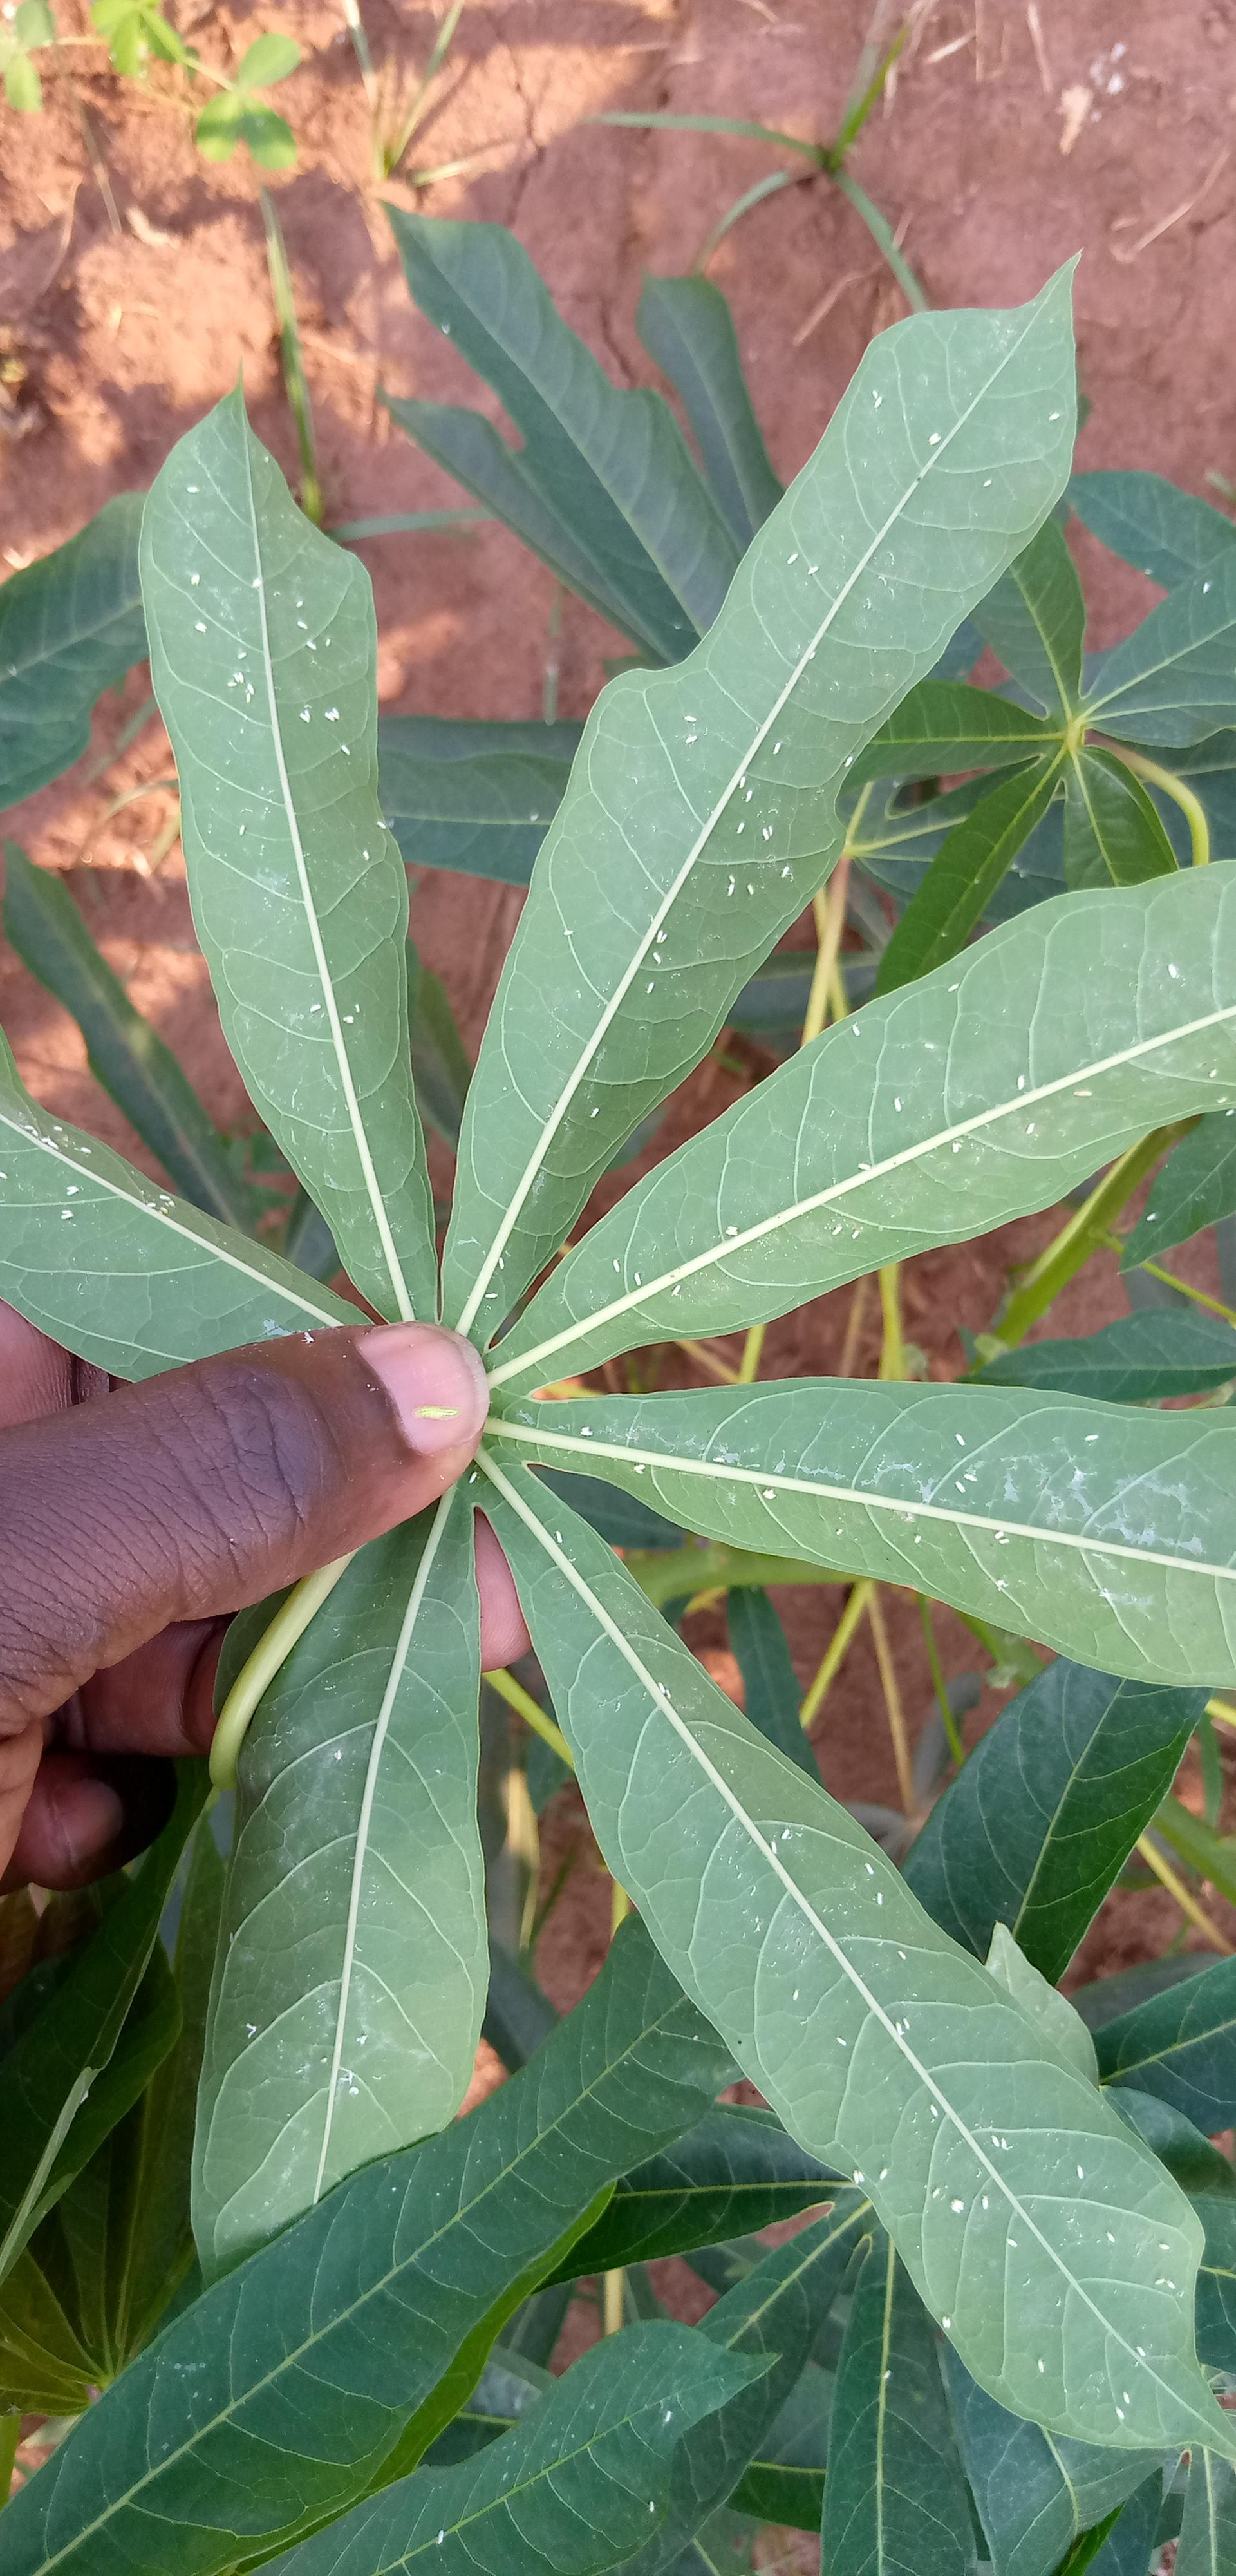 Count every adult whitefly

134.